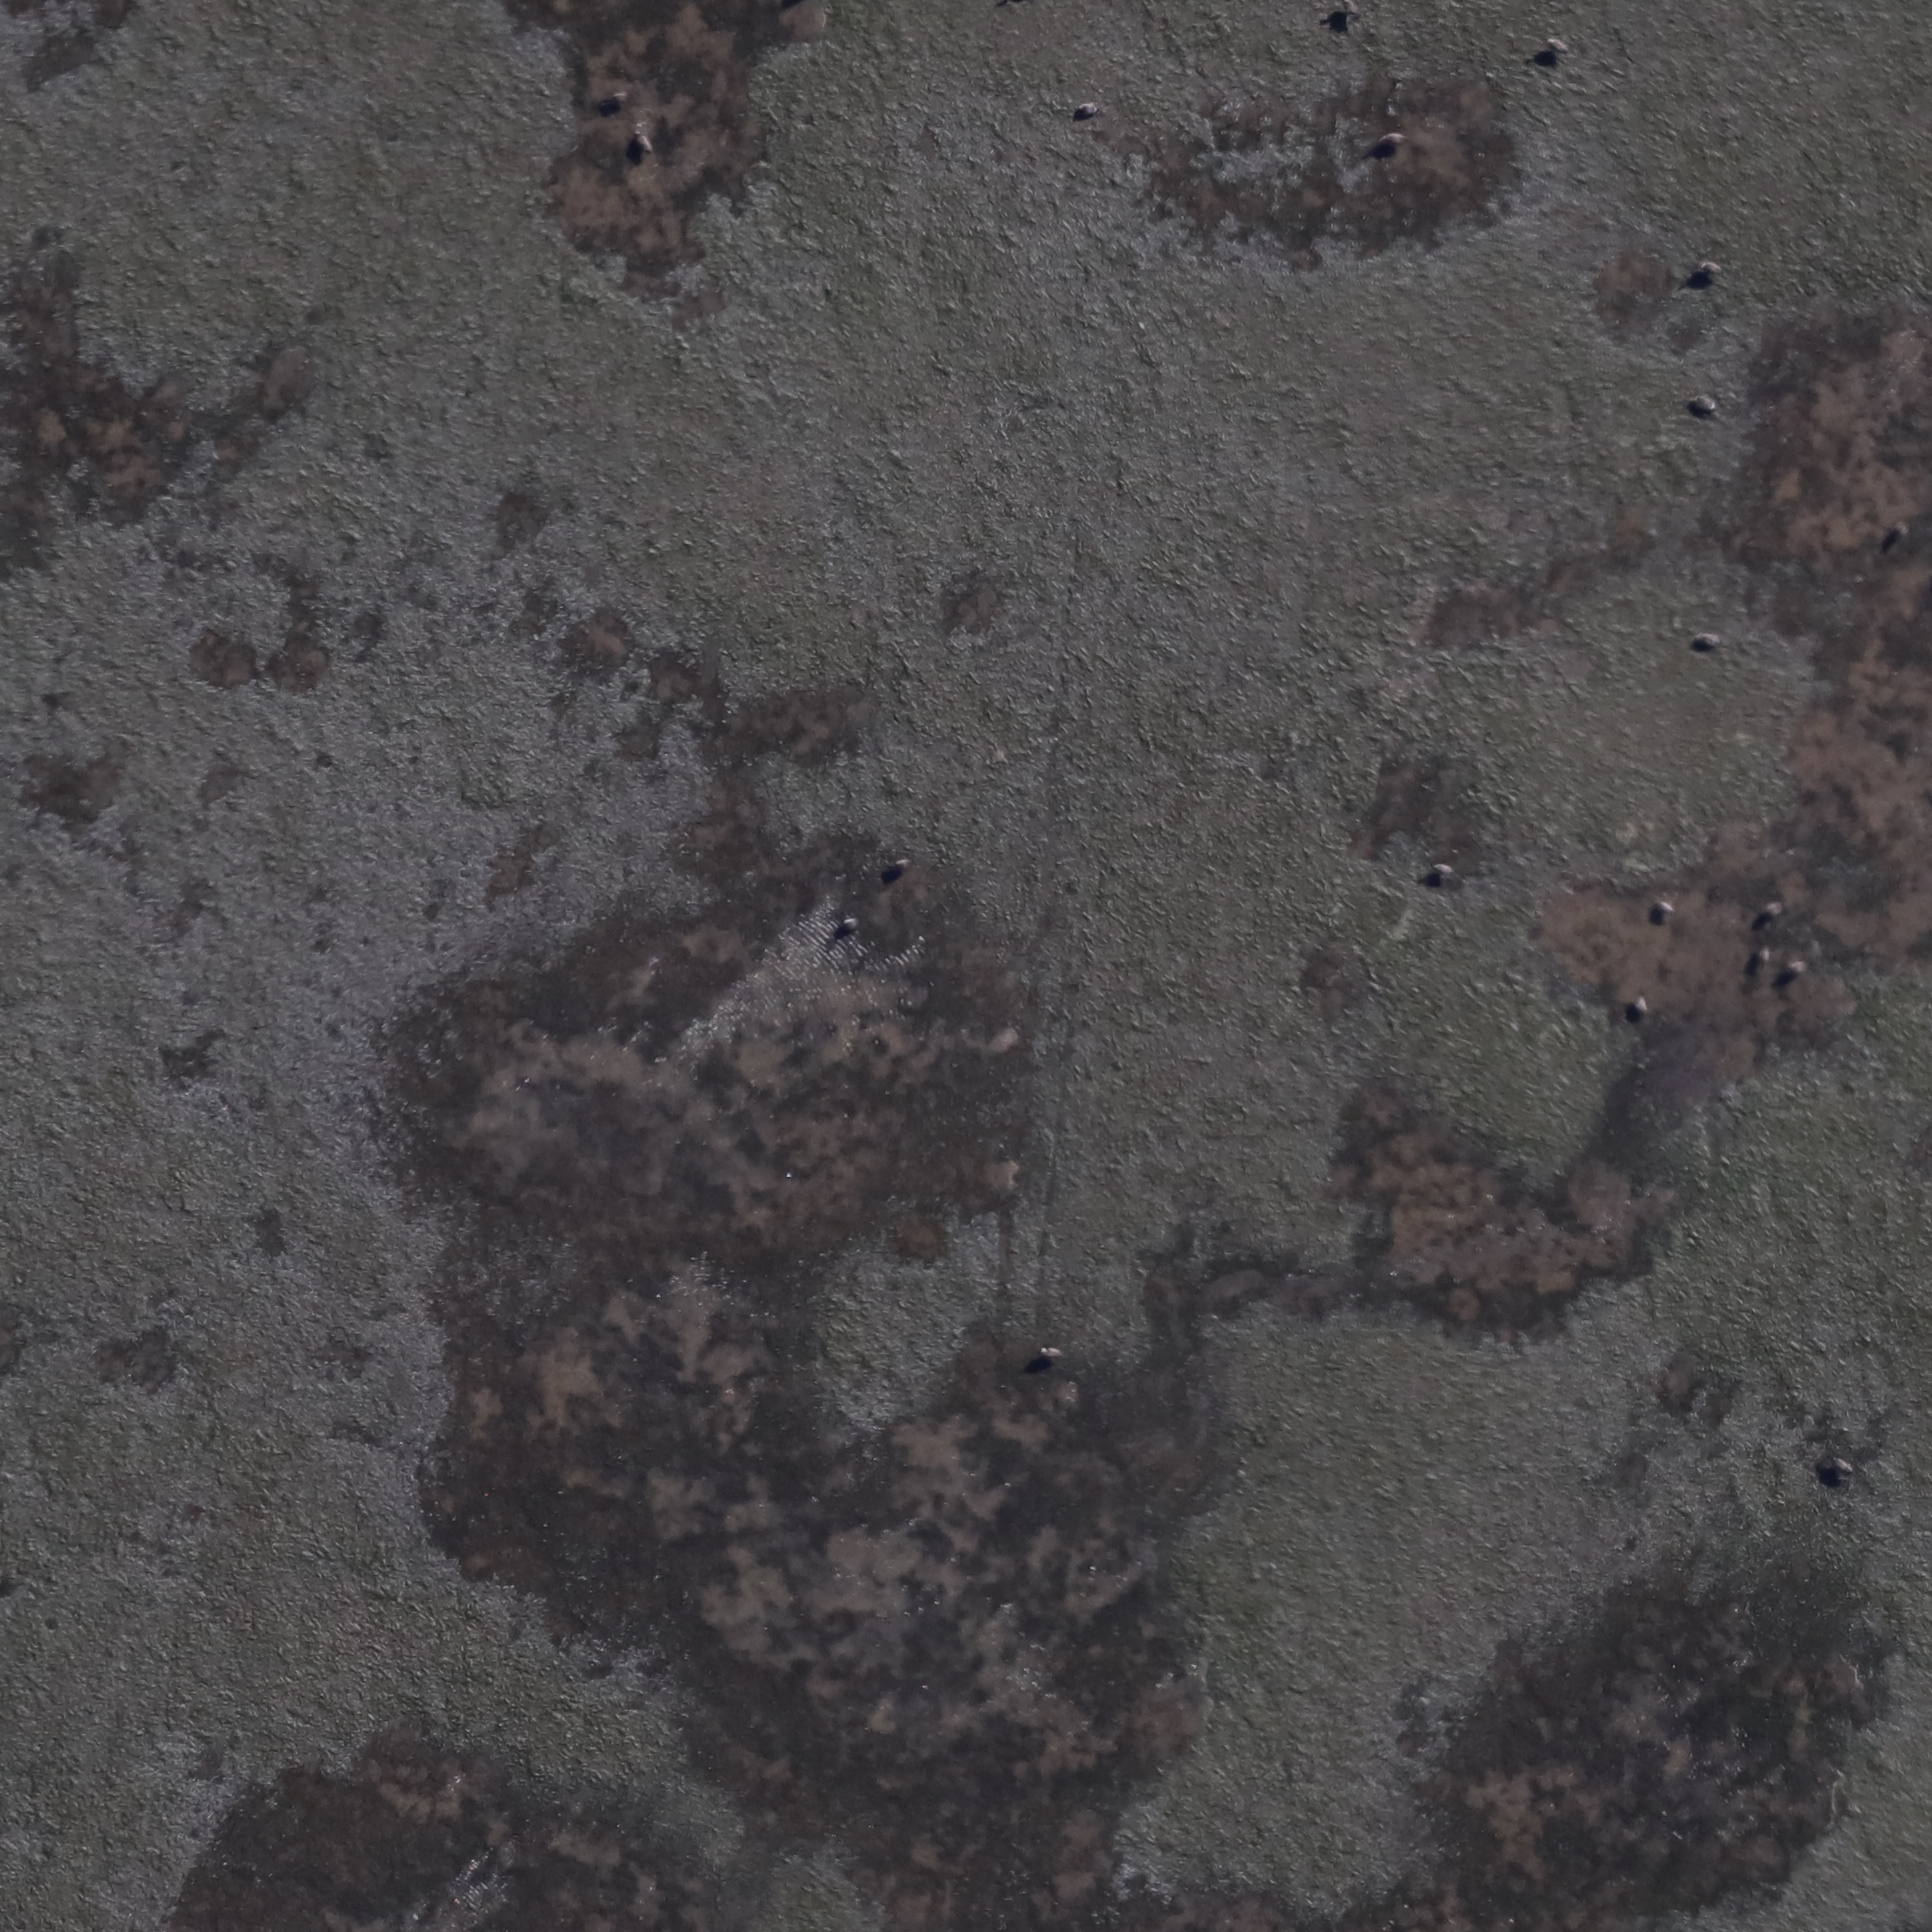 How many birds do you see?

20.